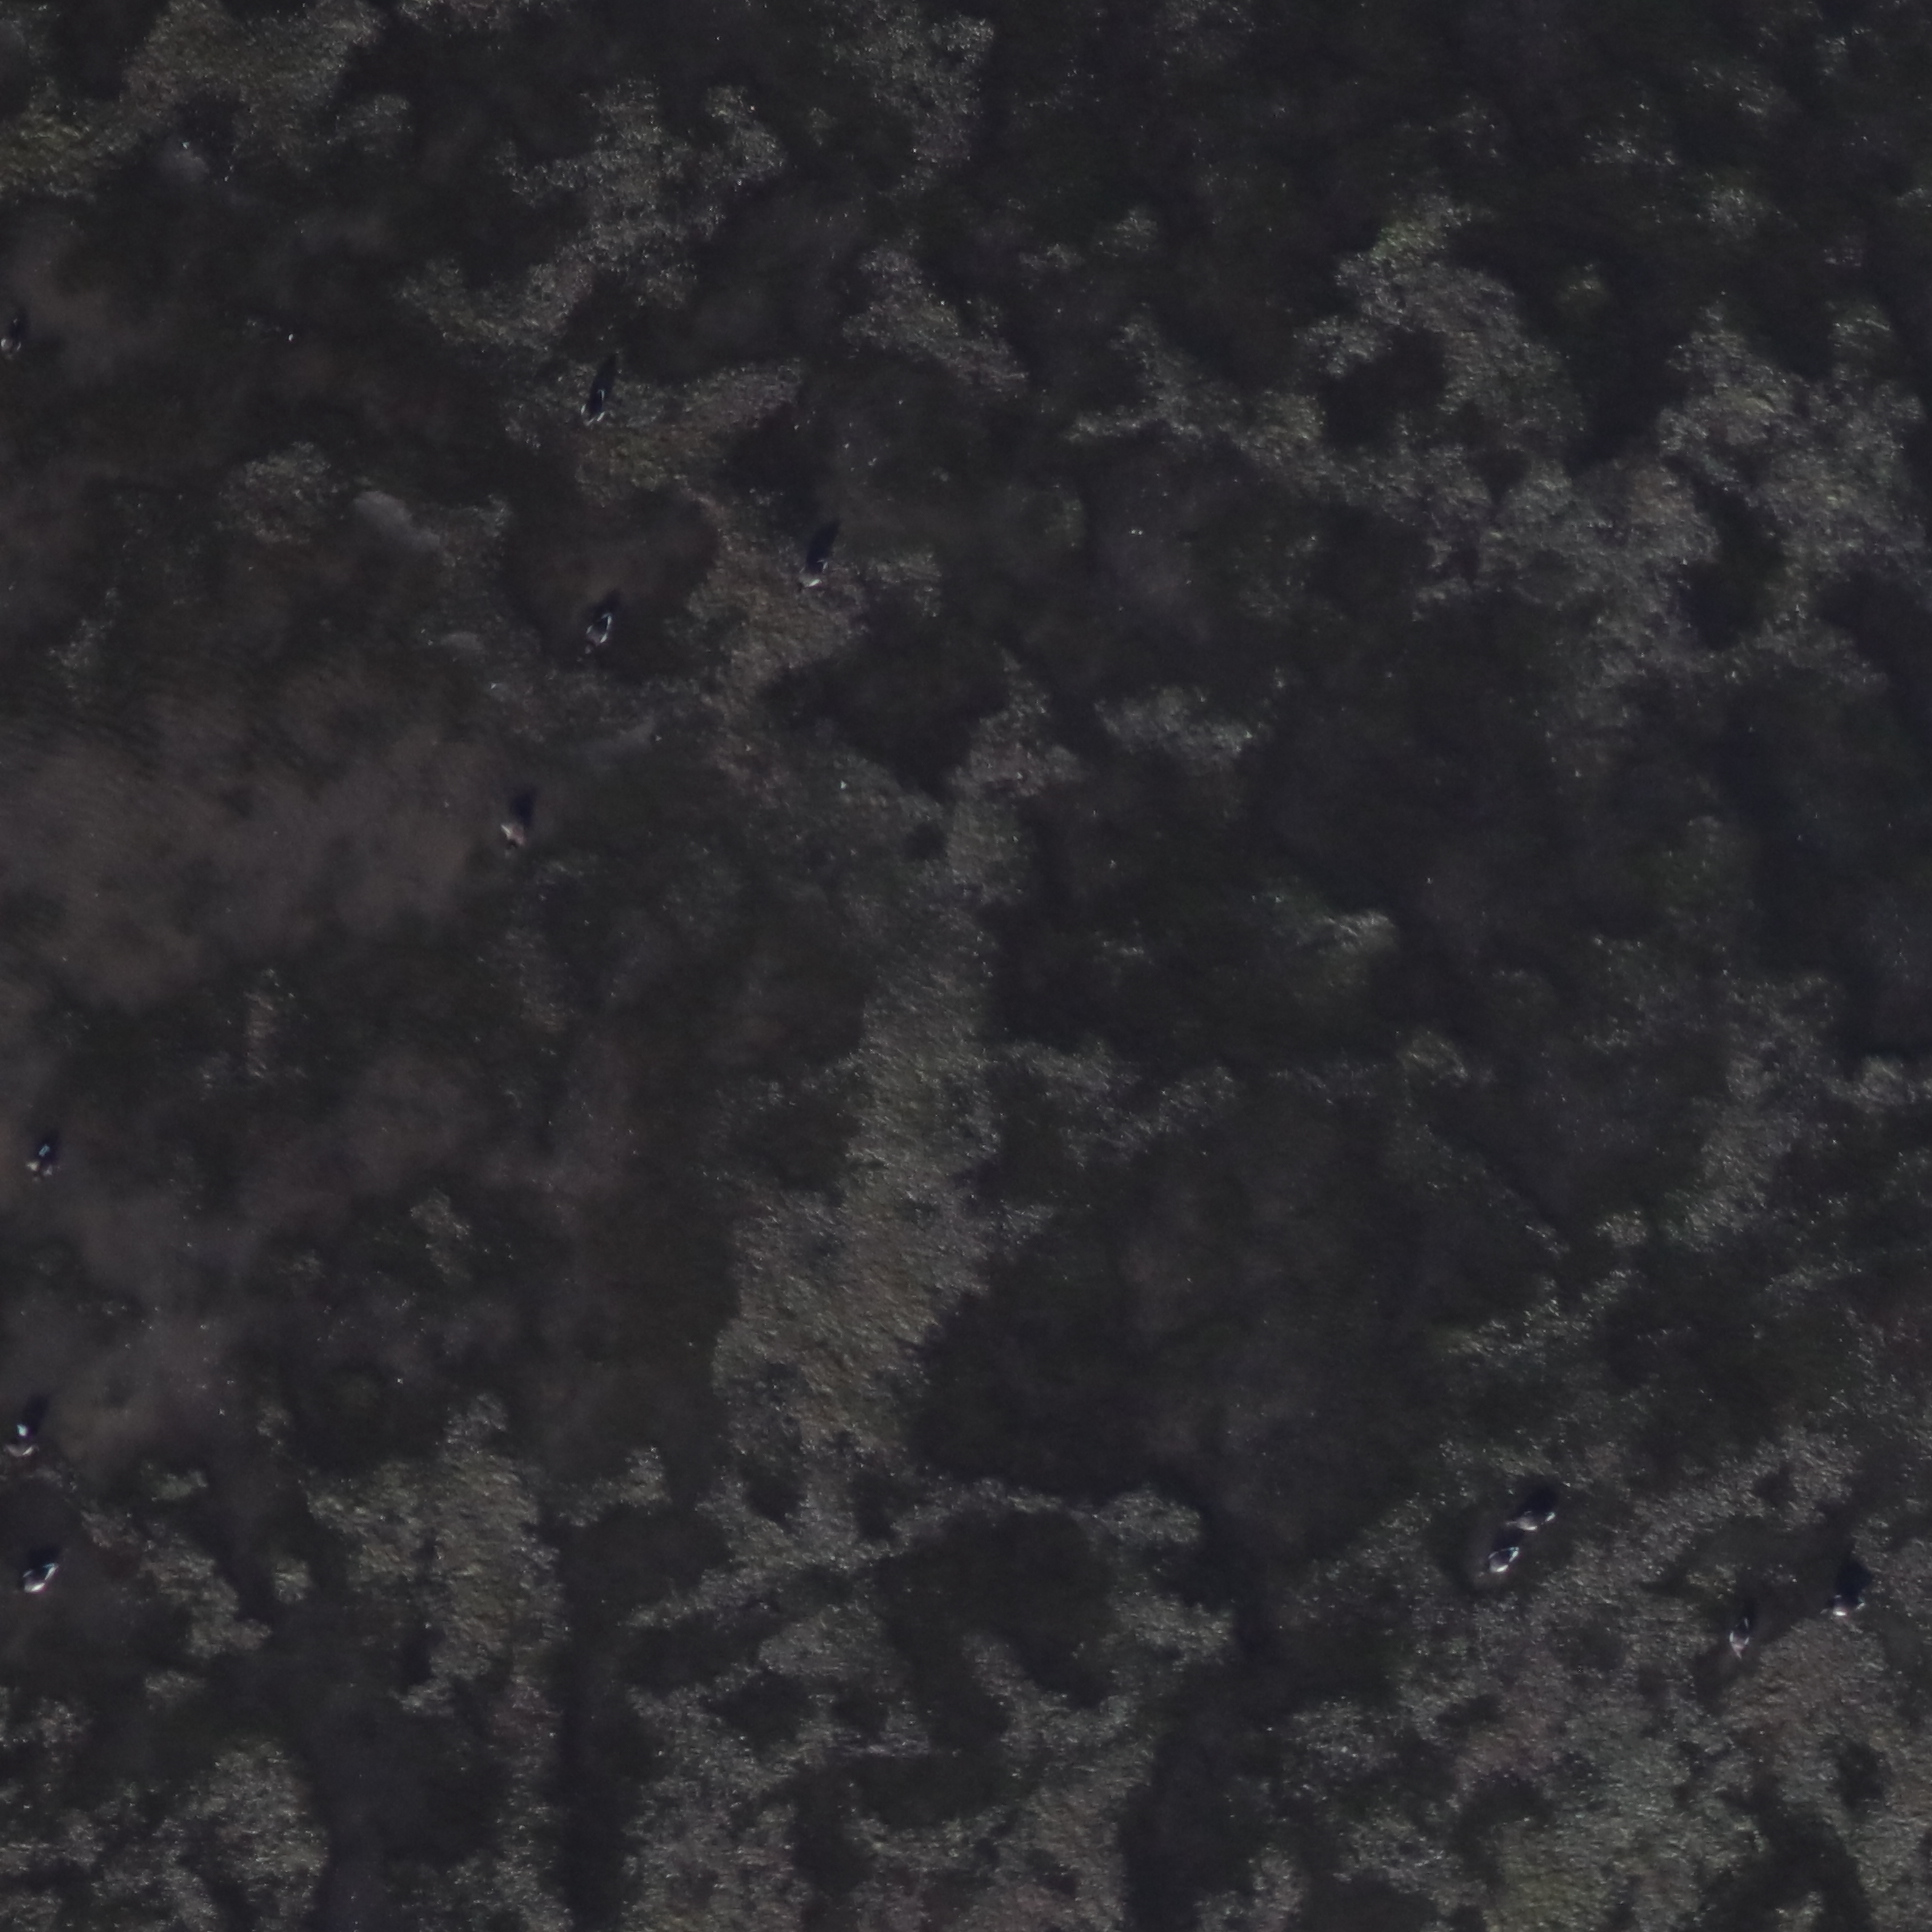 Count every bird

12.